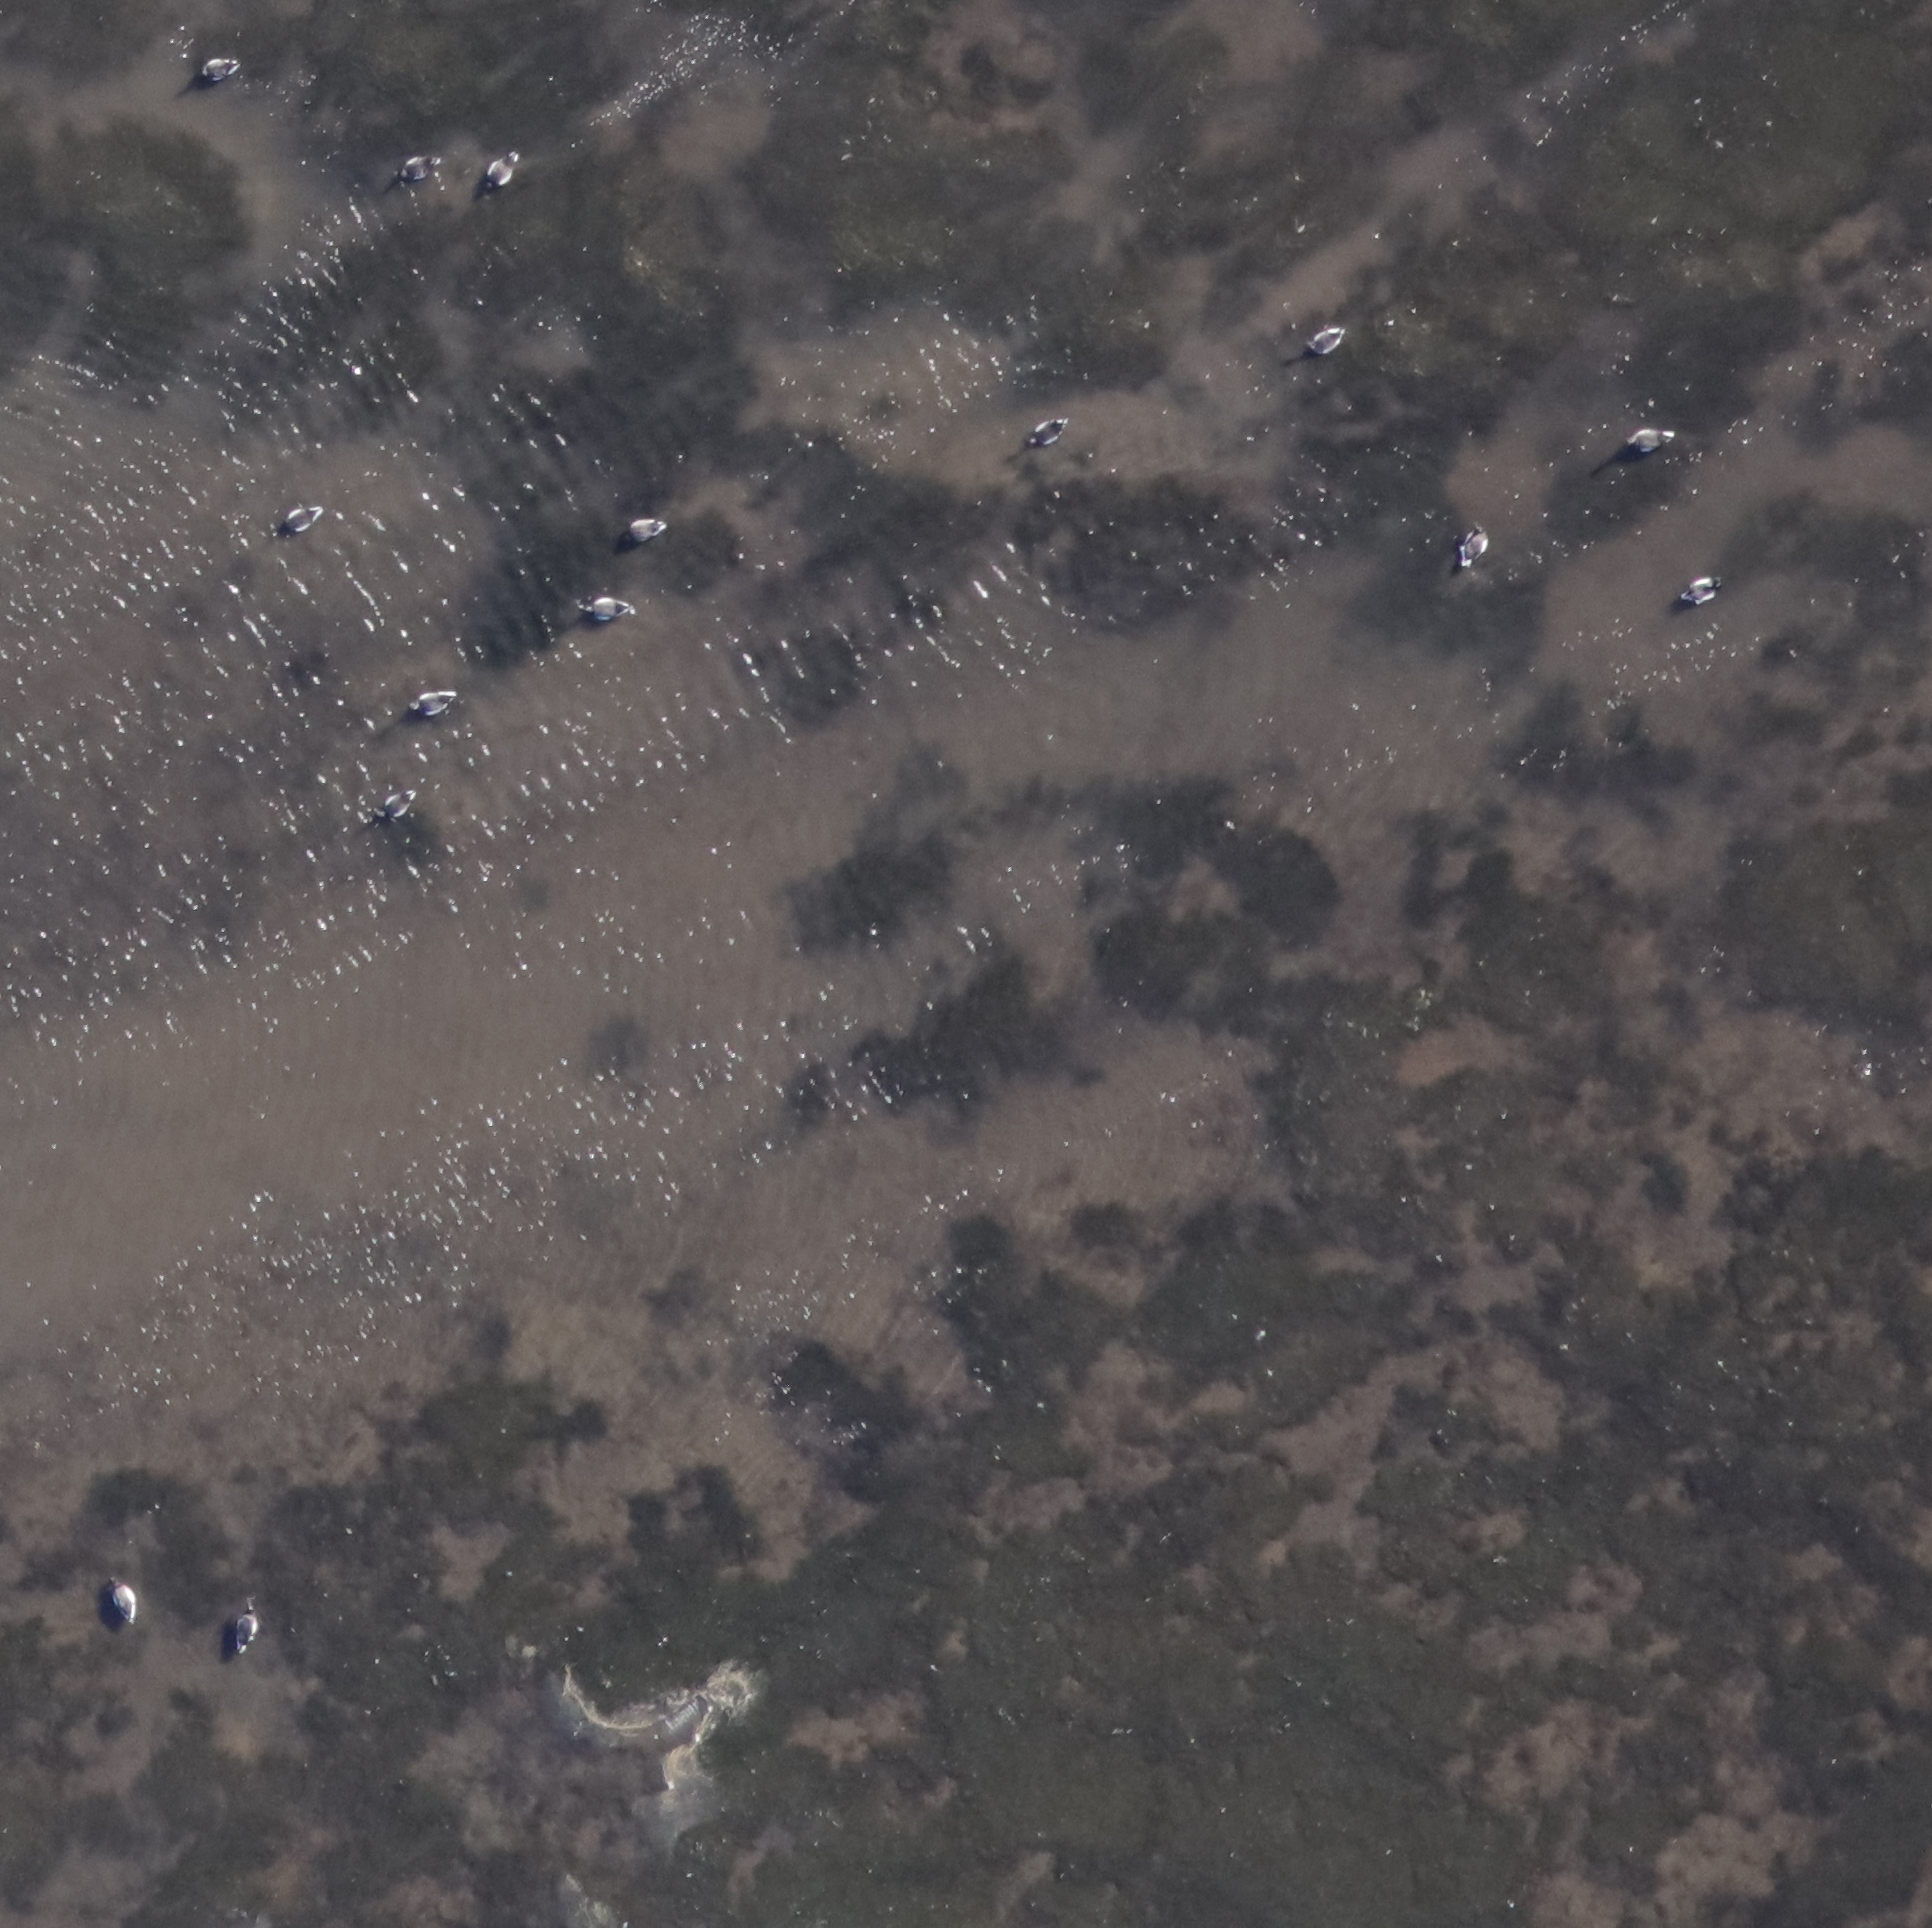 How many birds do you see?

15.